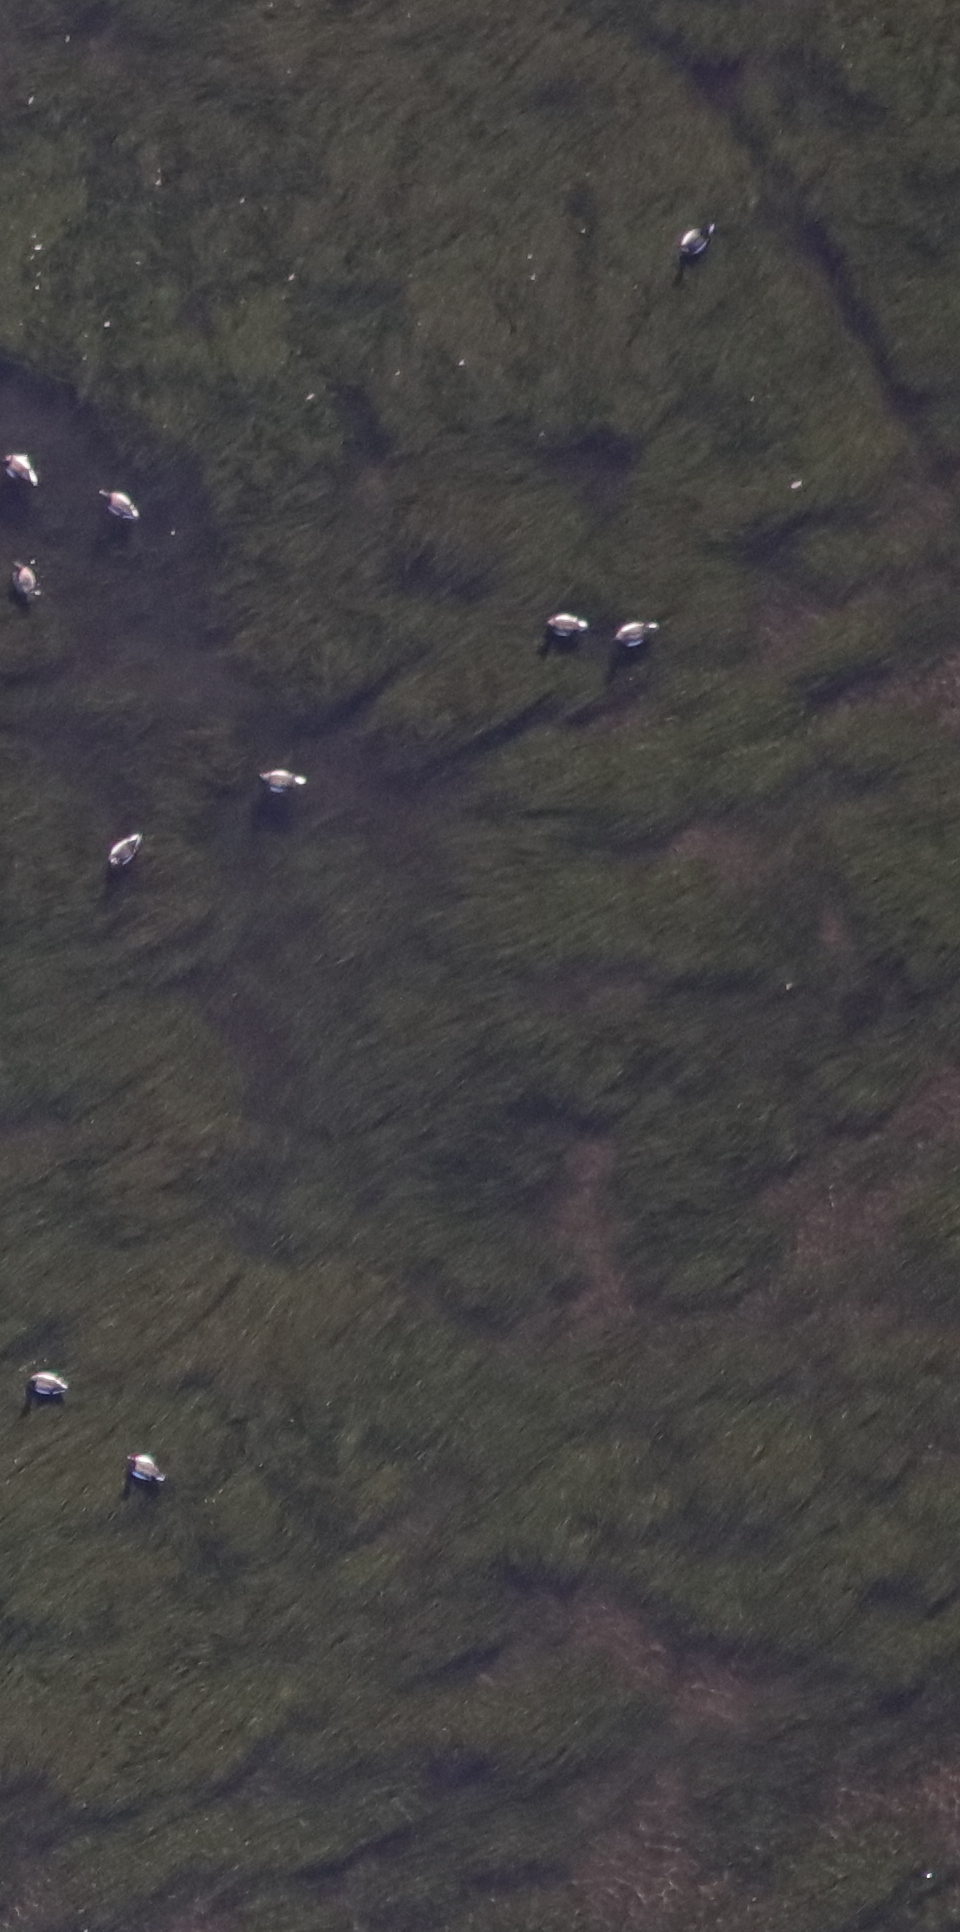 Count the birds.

10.